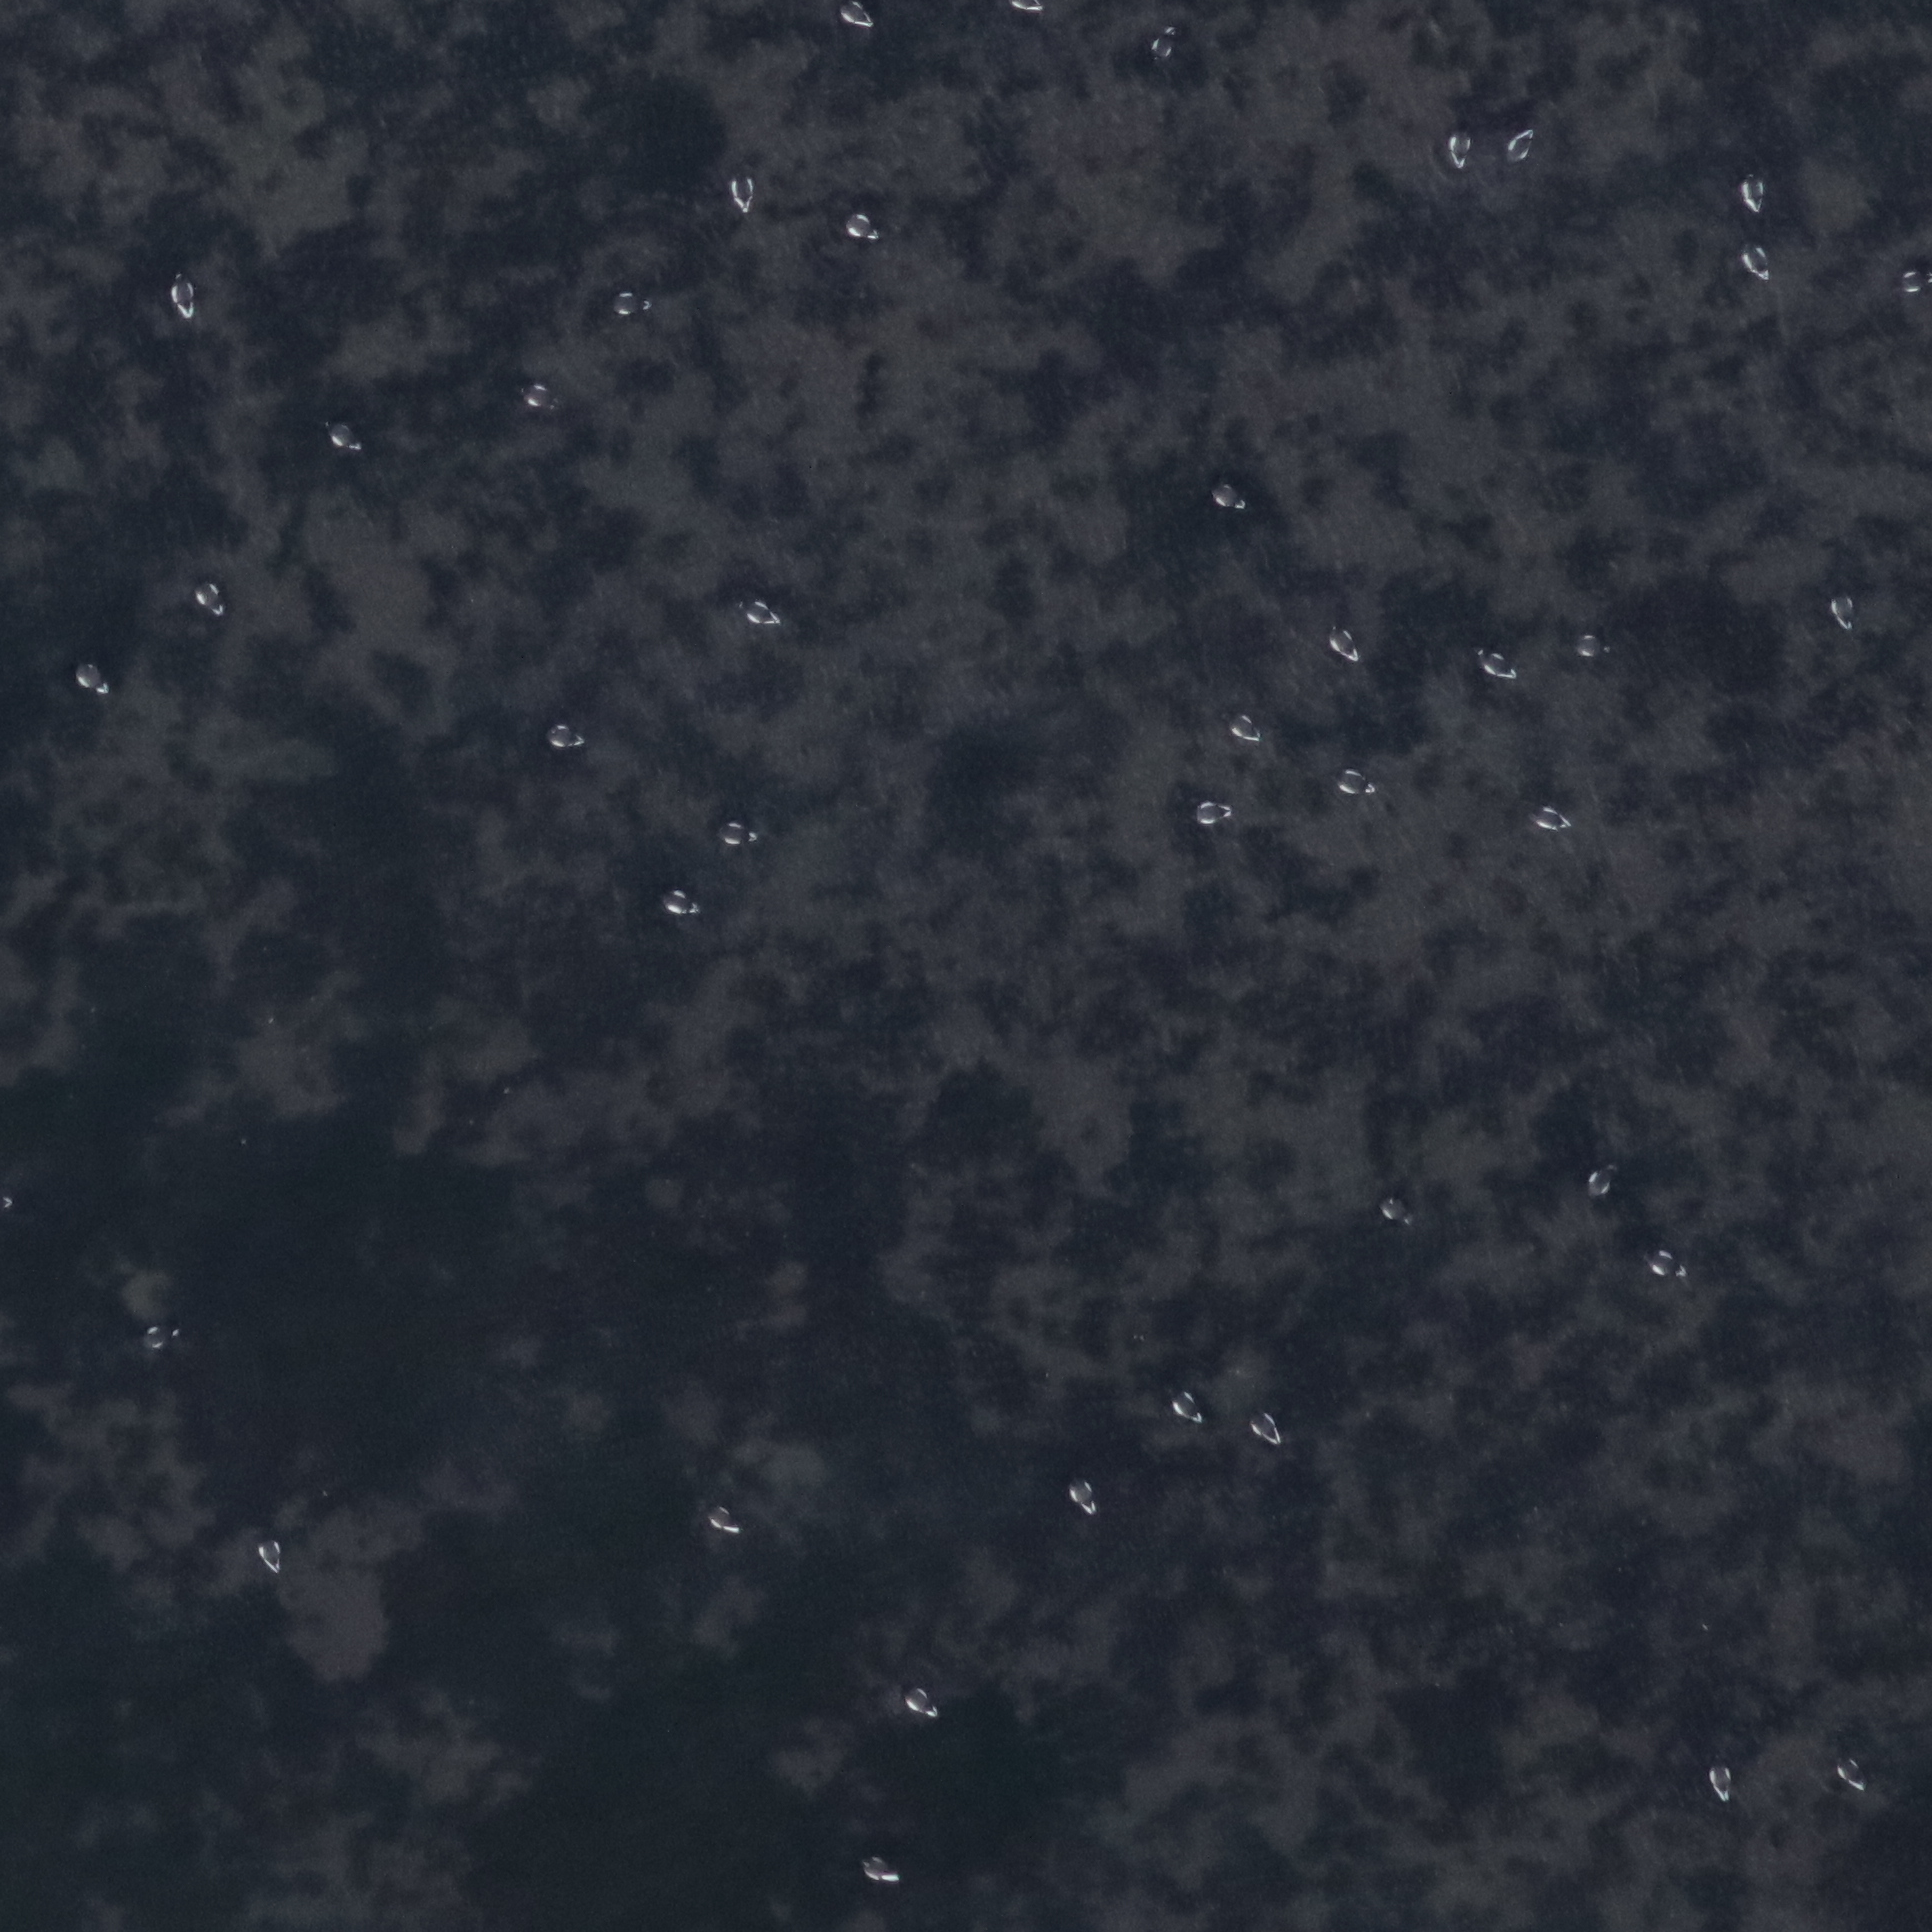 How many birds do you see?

41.